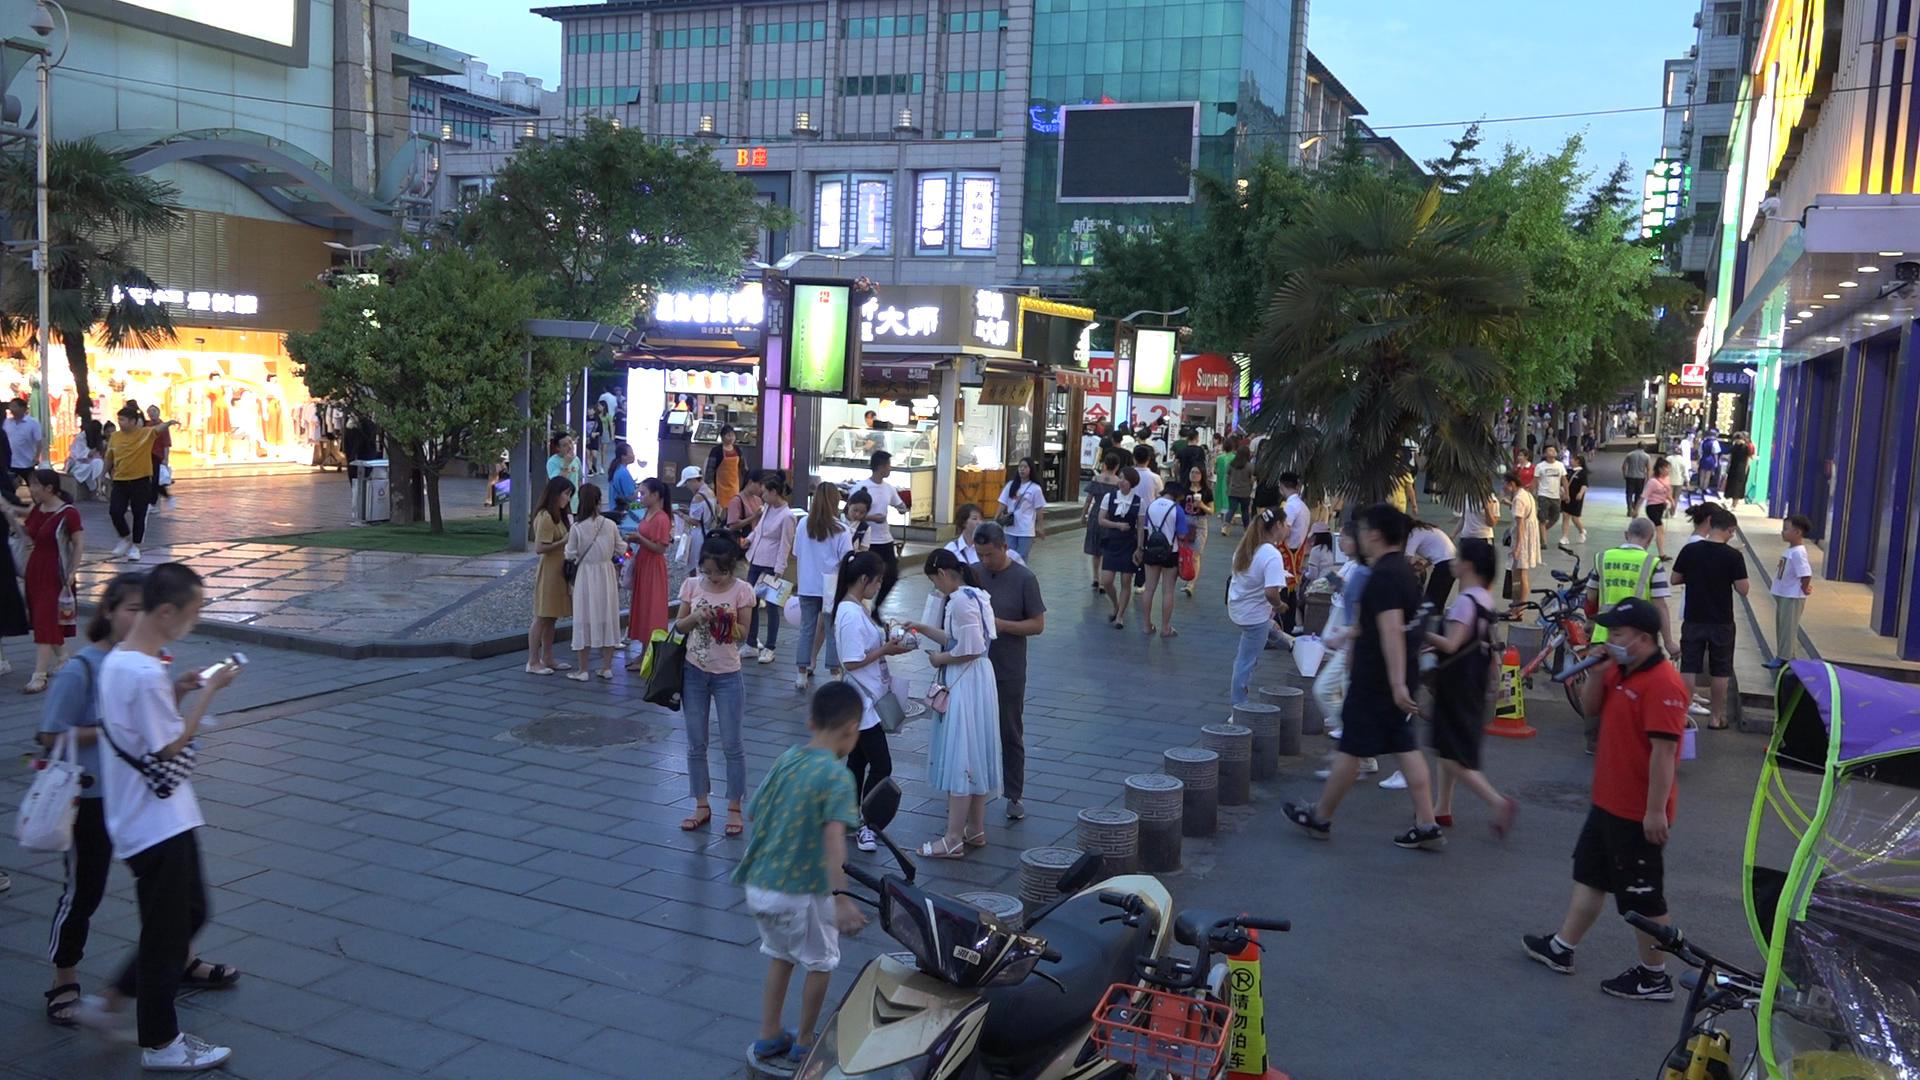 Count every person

112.